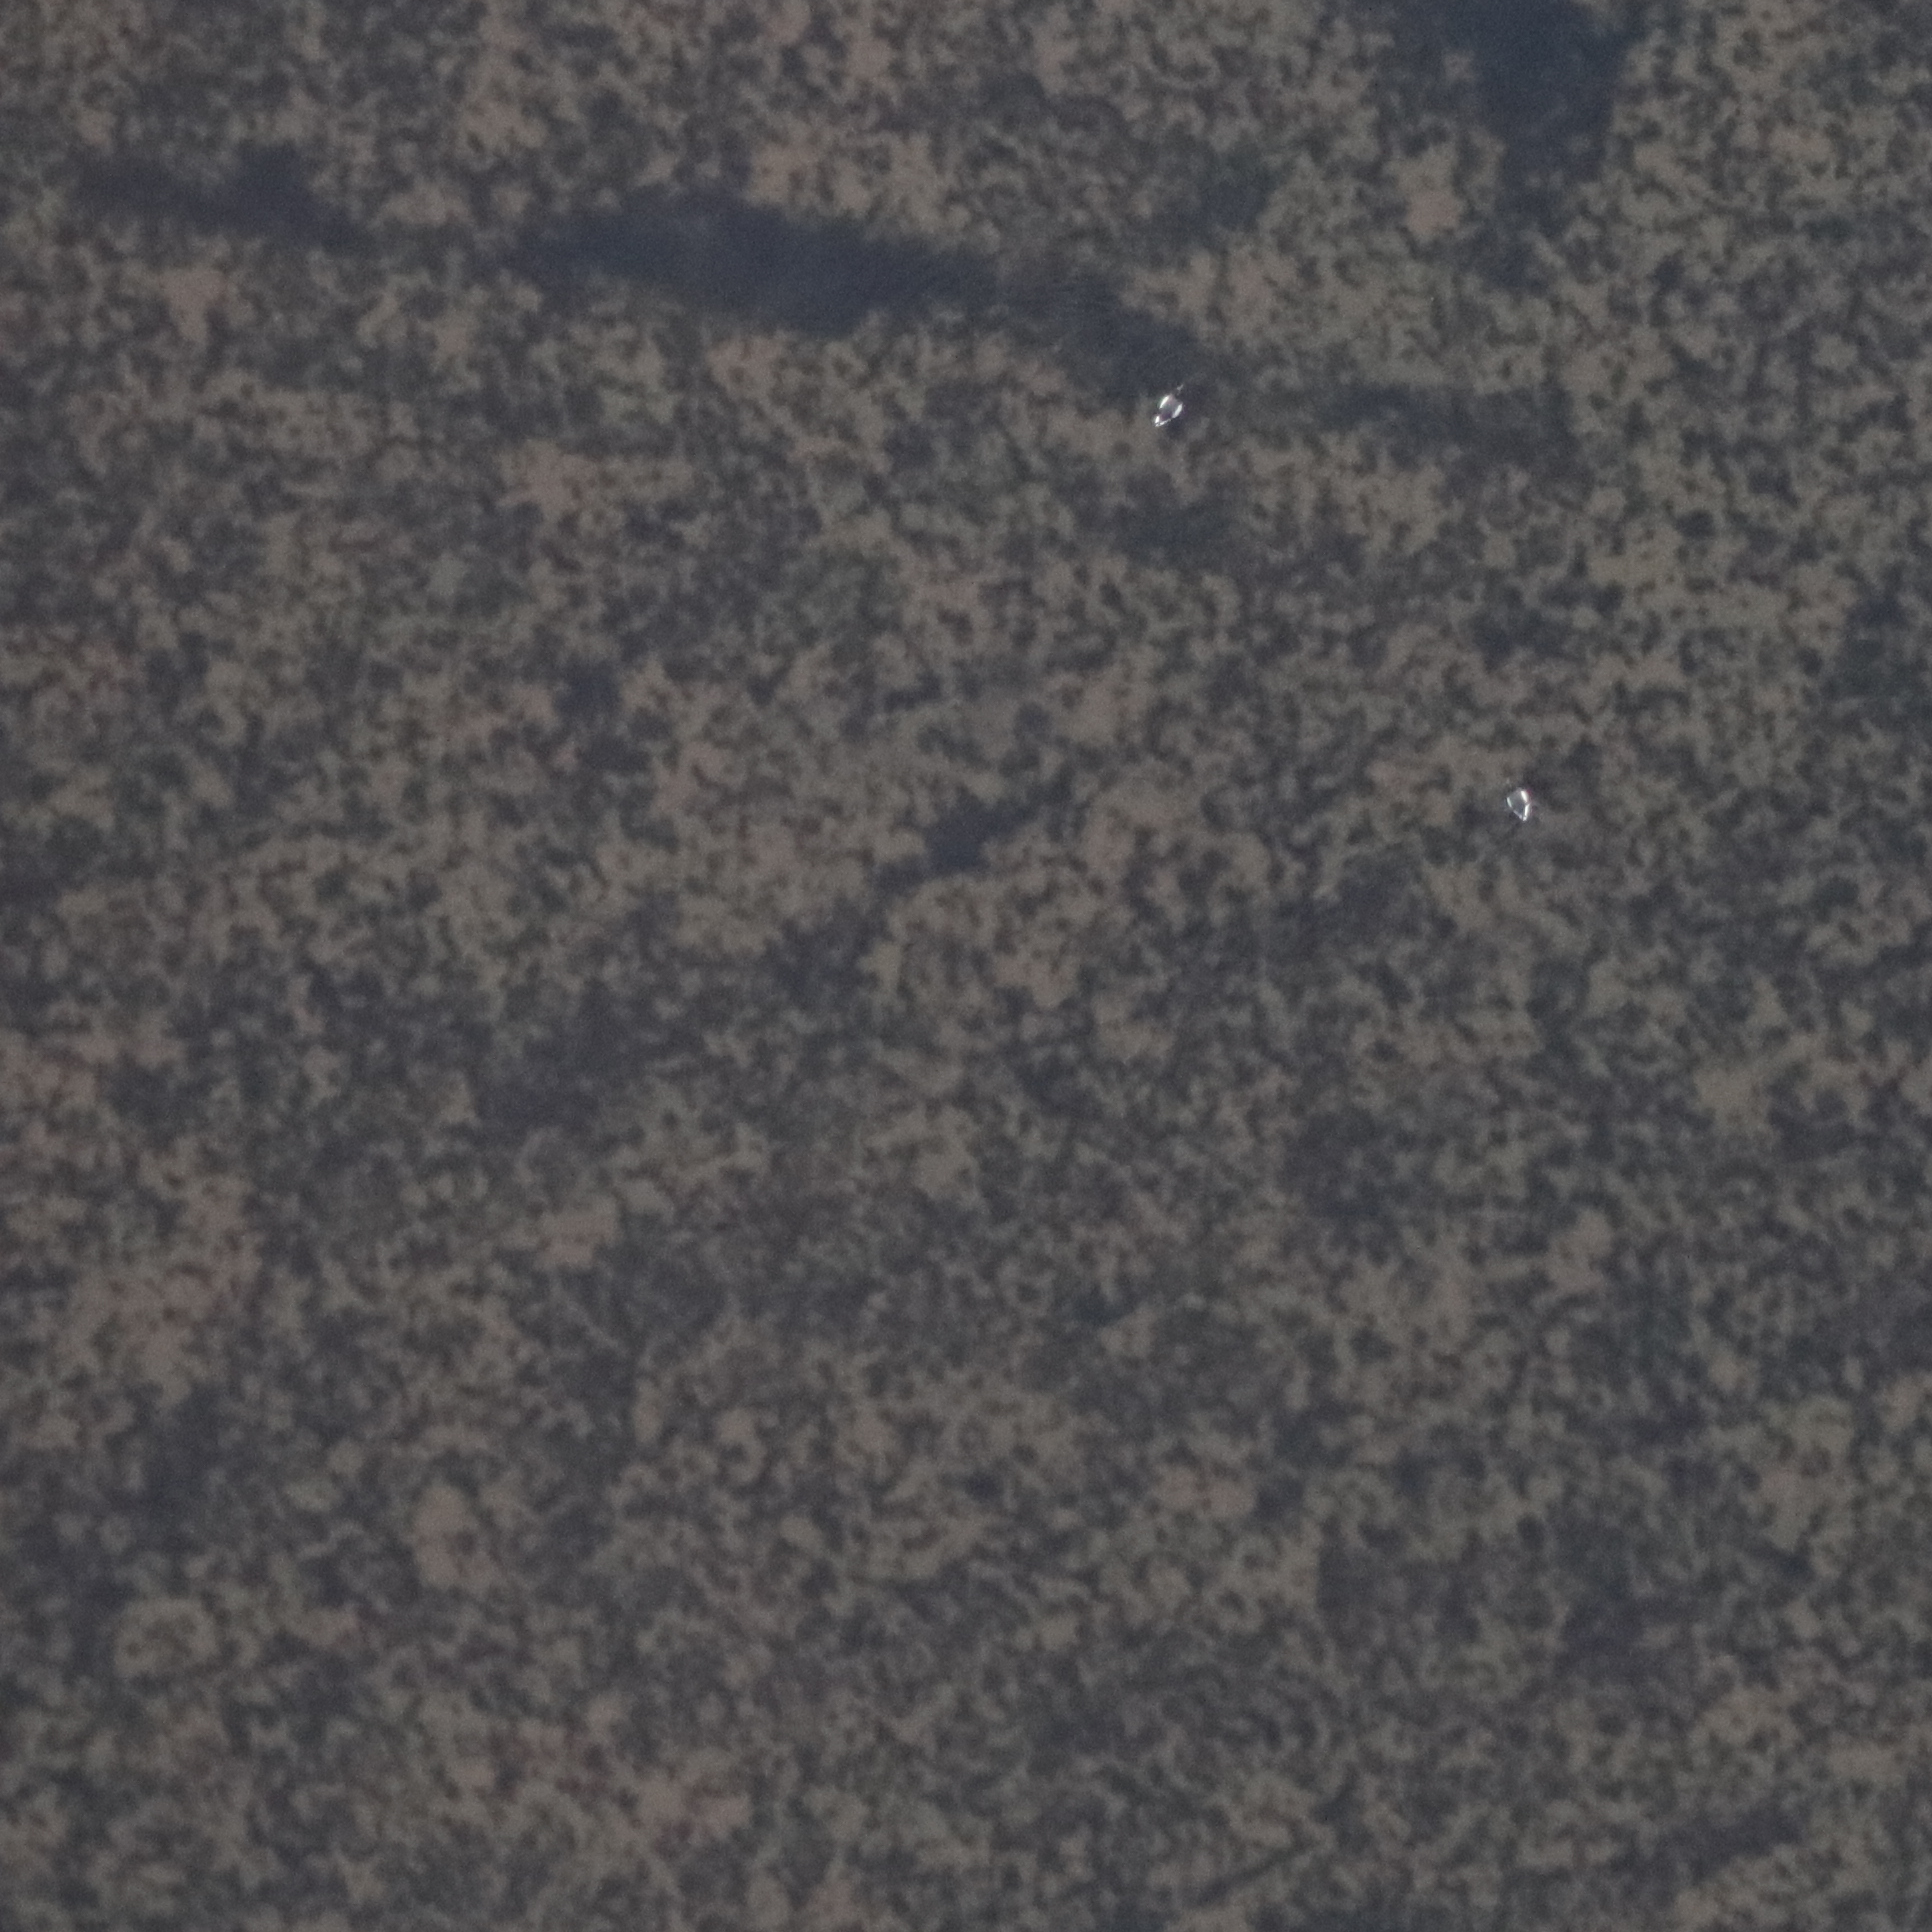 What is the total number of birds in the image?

2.